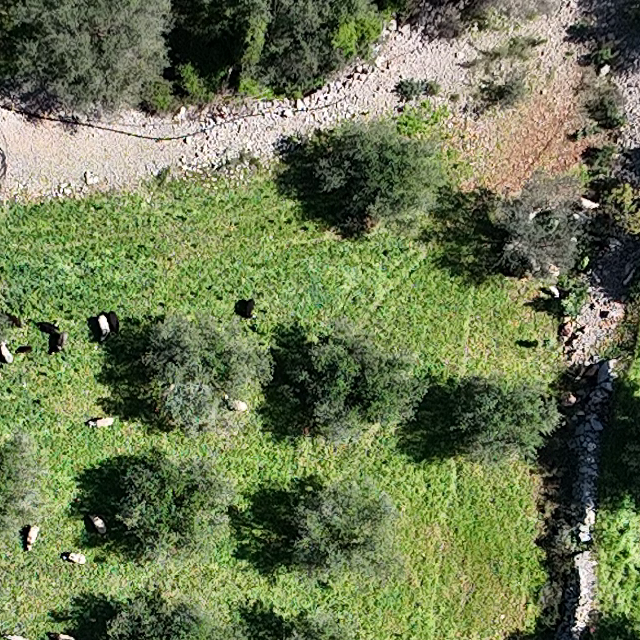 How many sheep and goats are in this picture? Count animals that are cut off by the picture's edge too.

28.